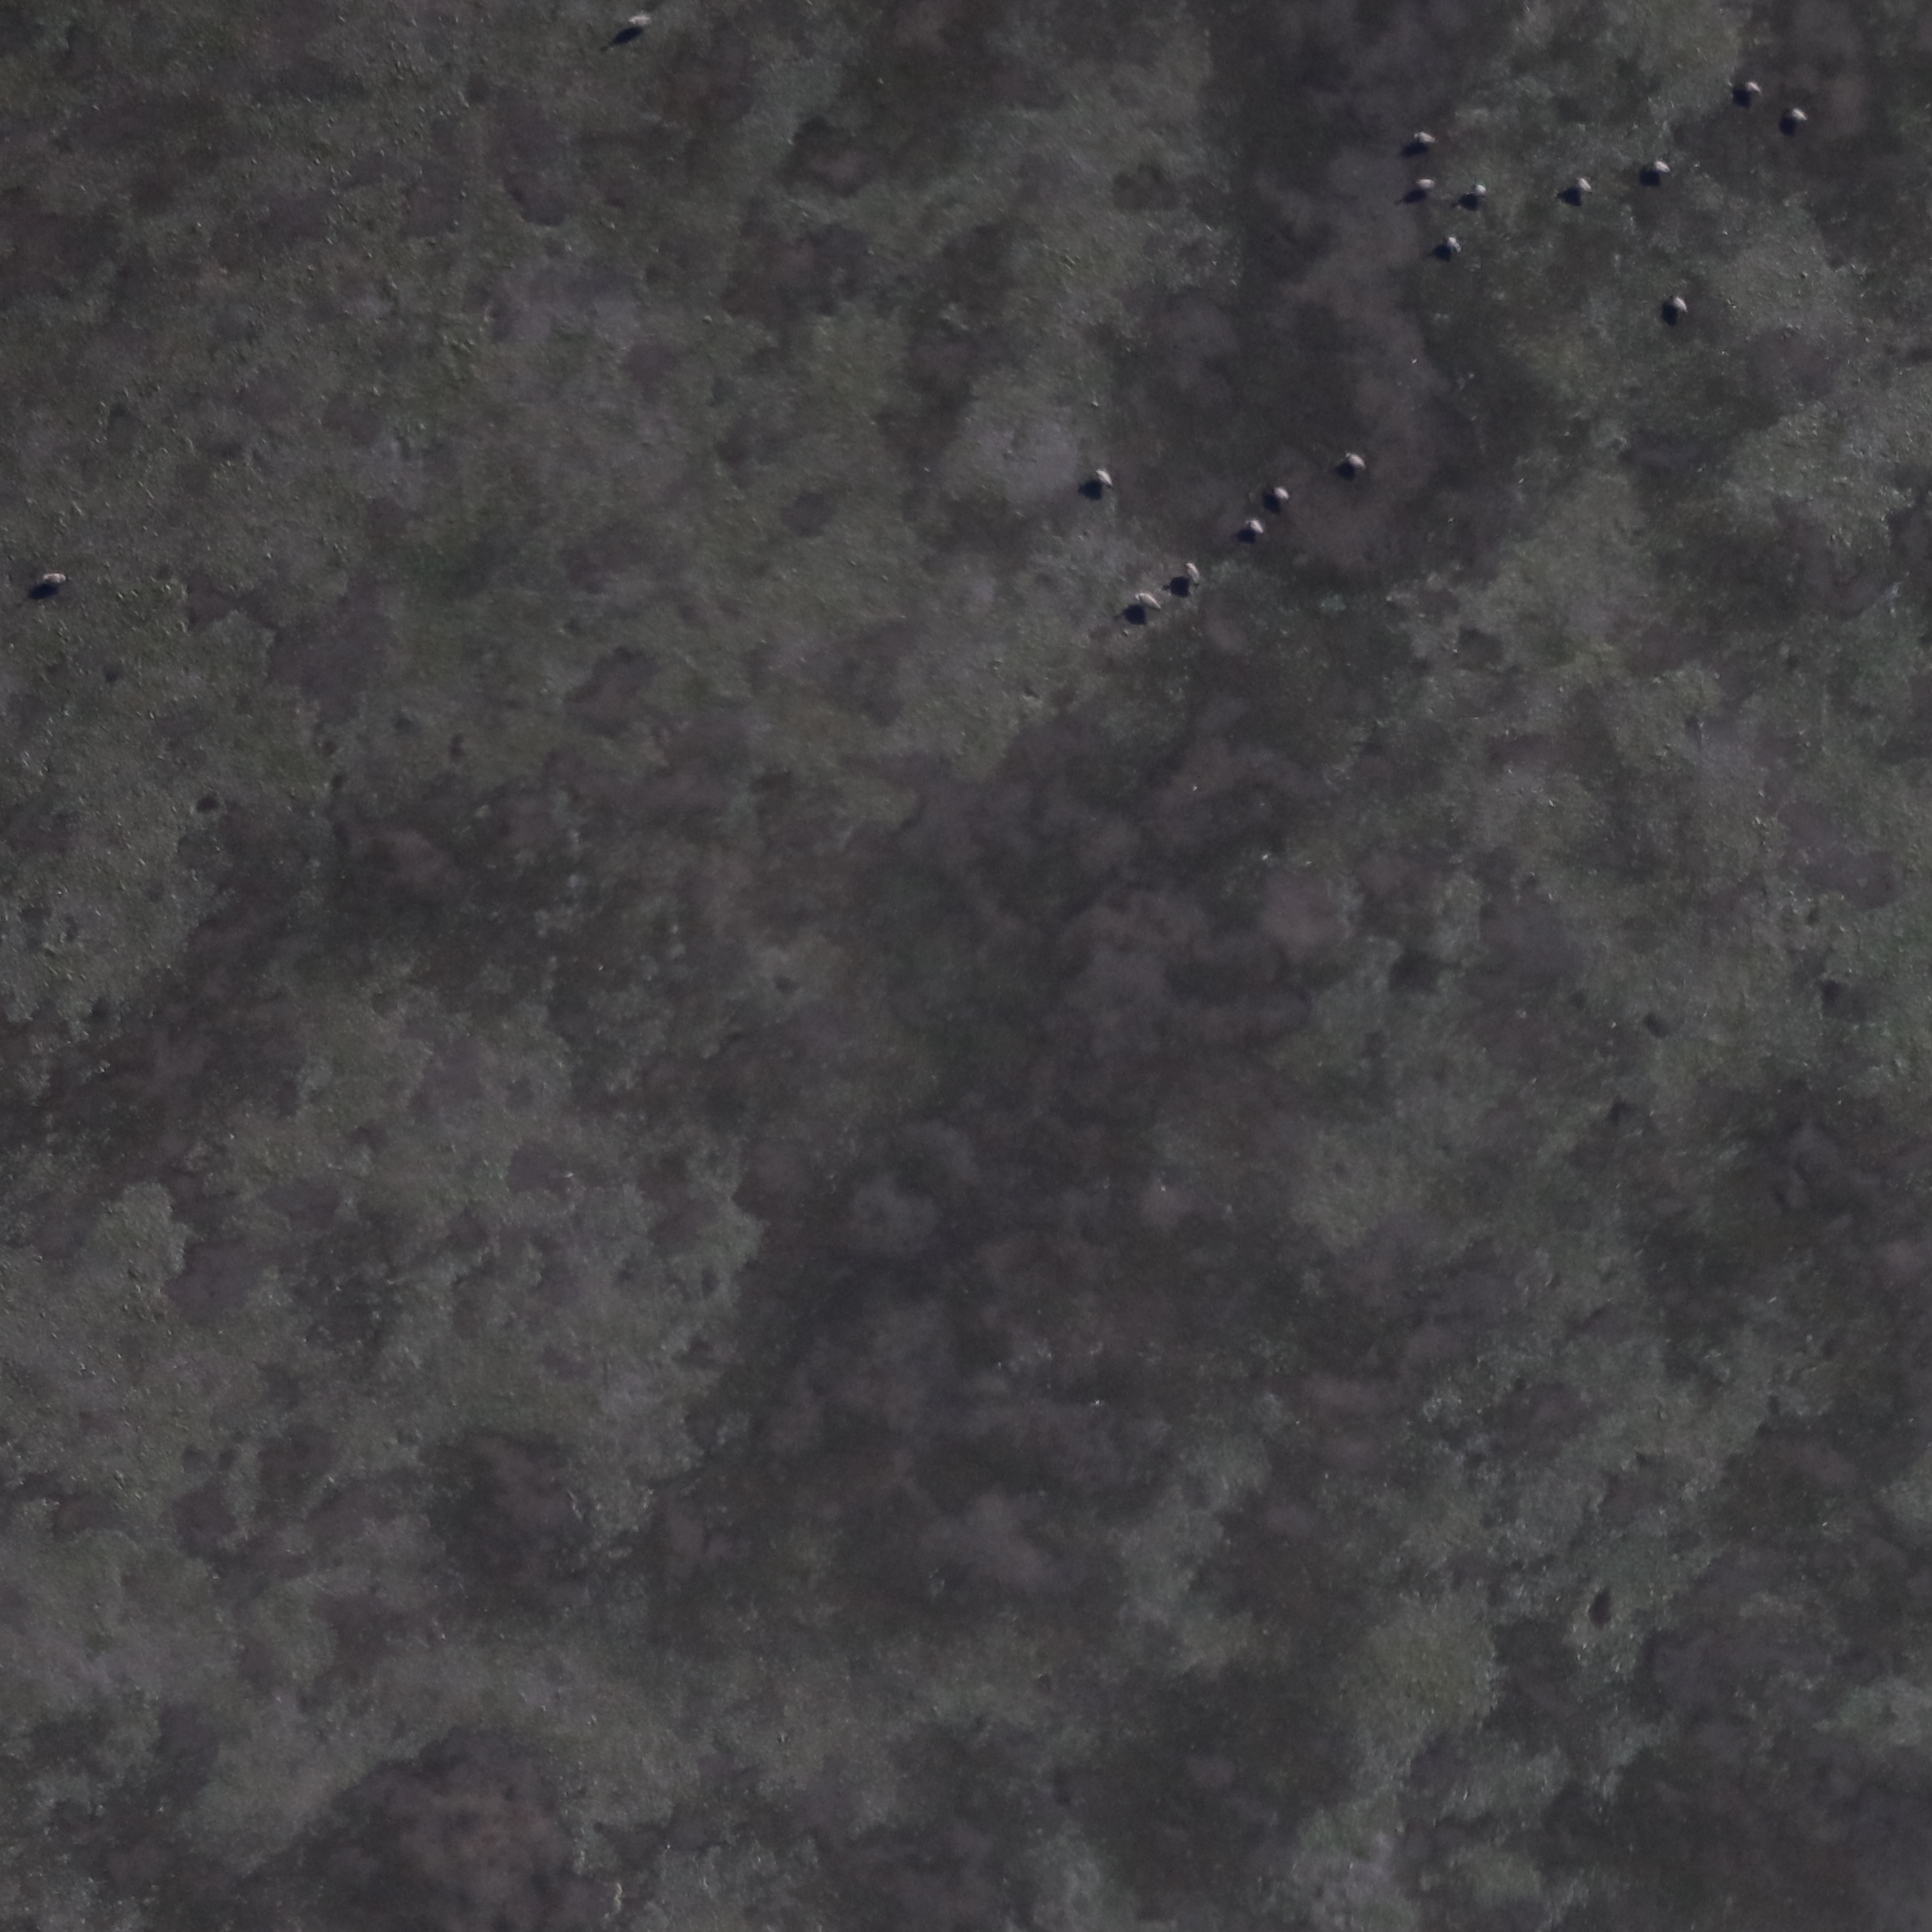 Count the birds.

17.